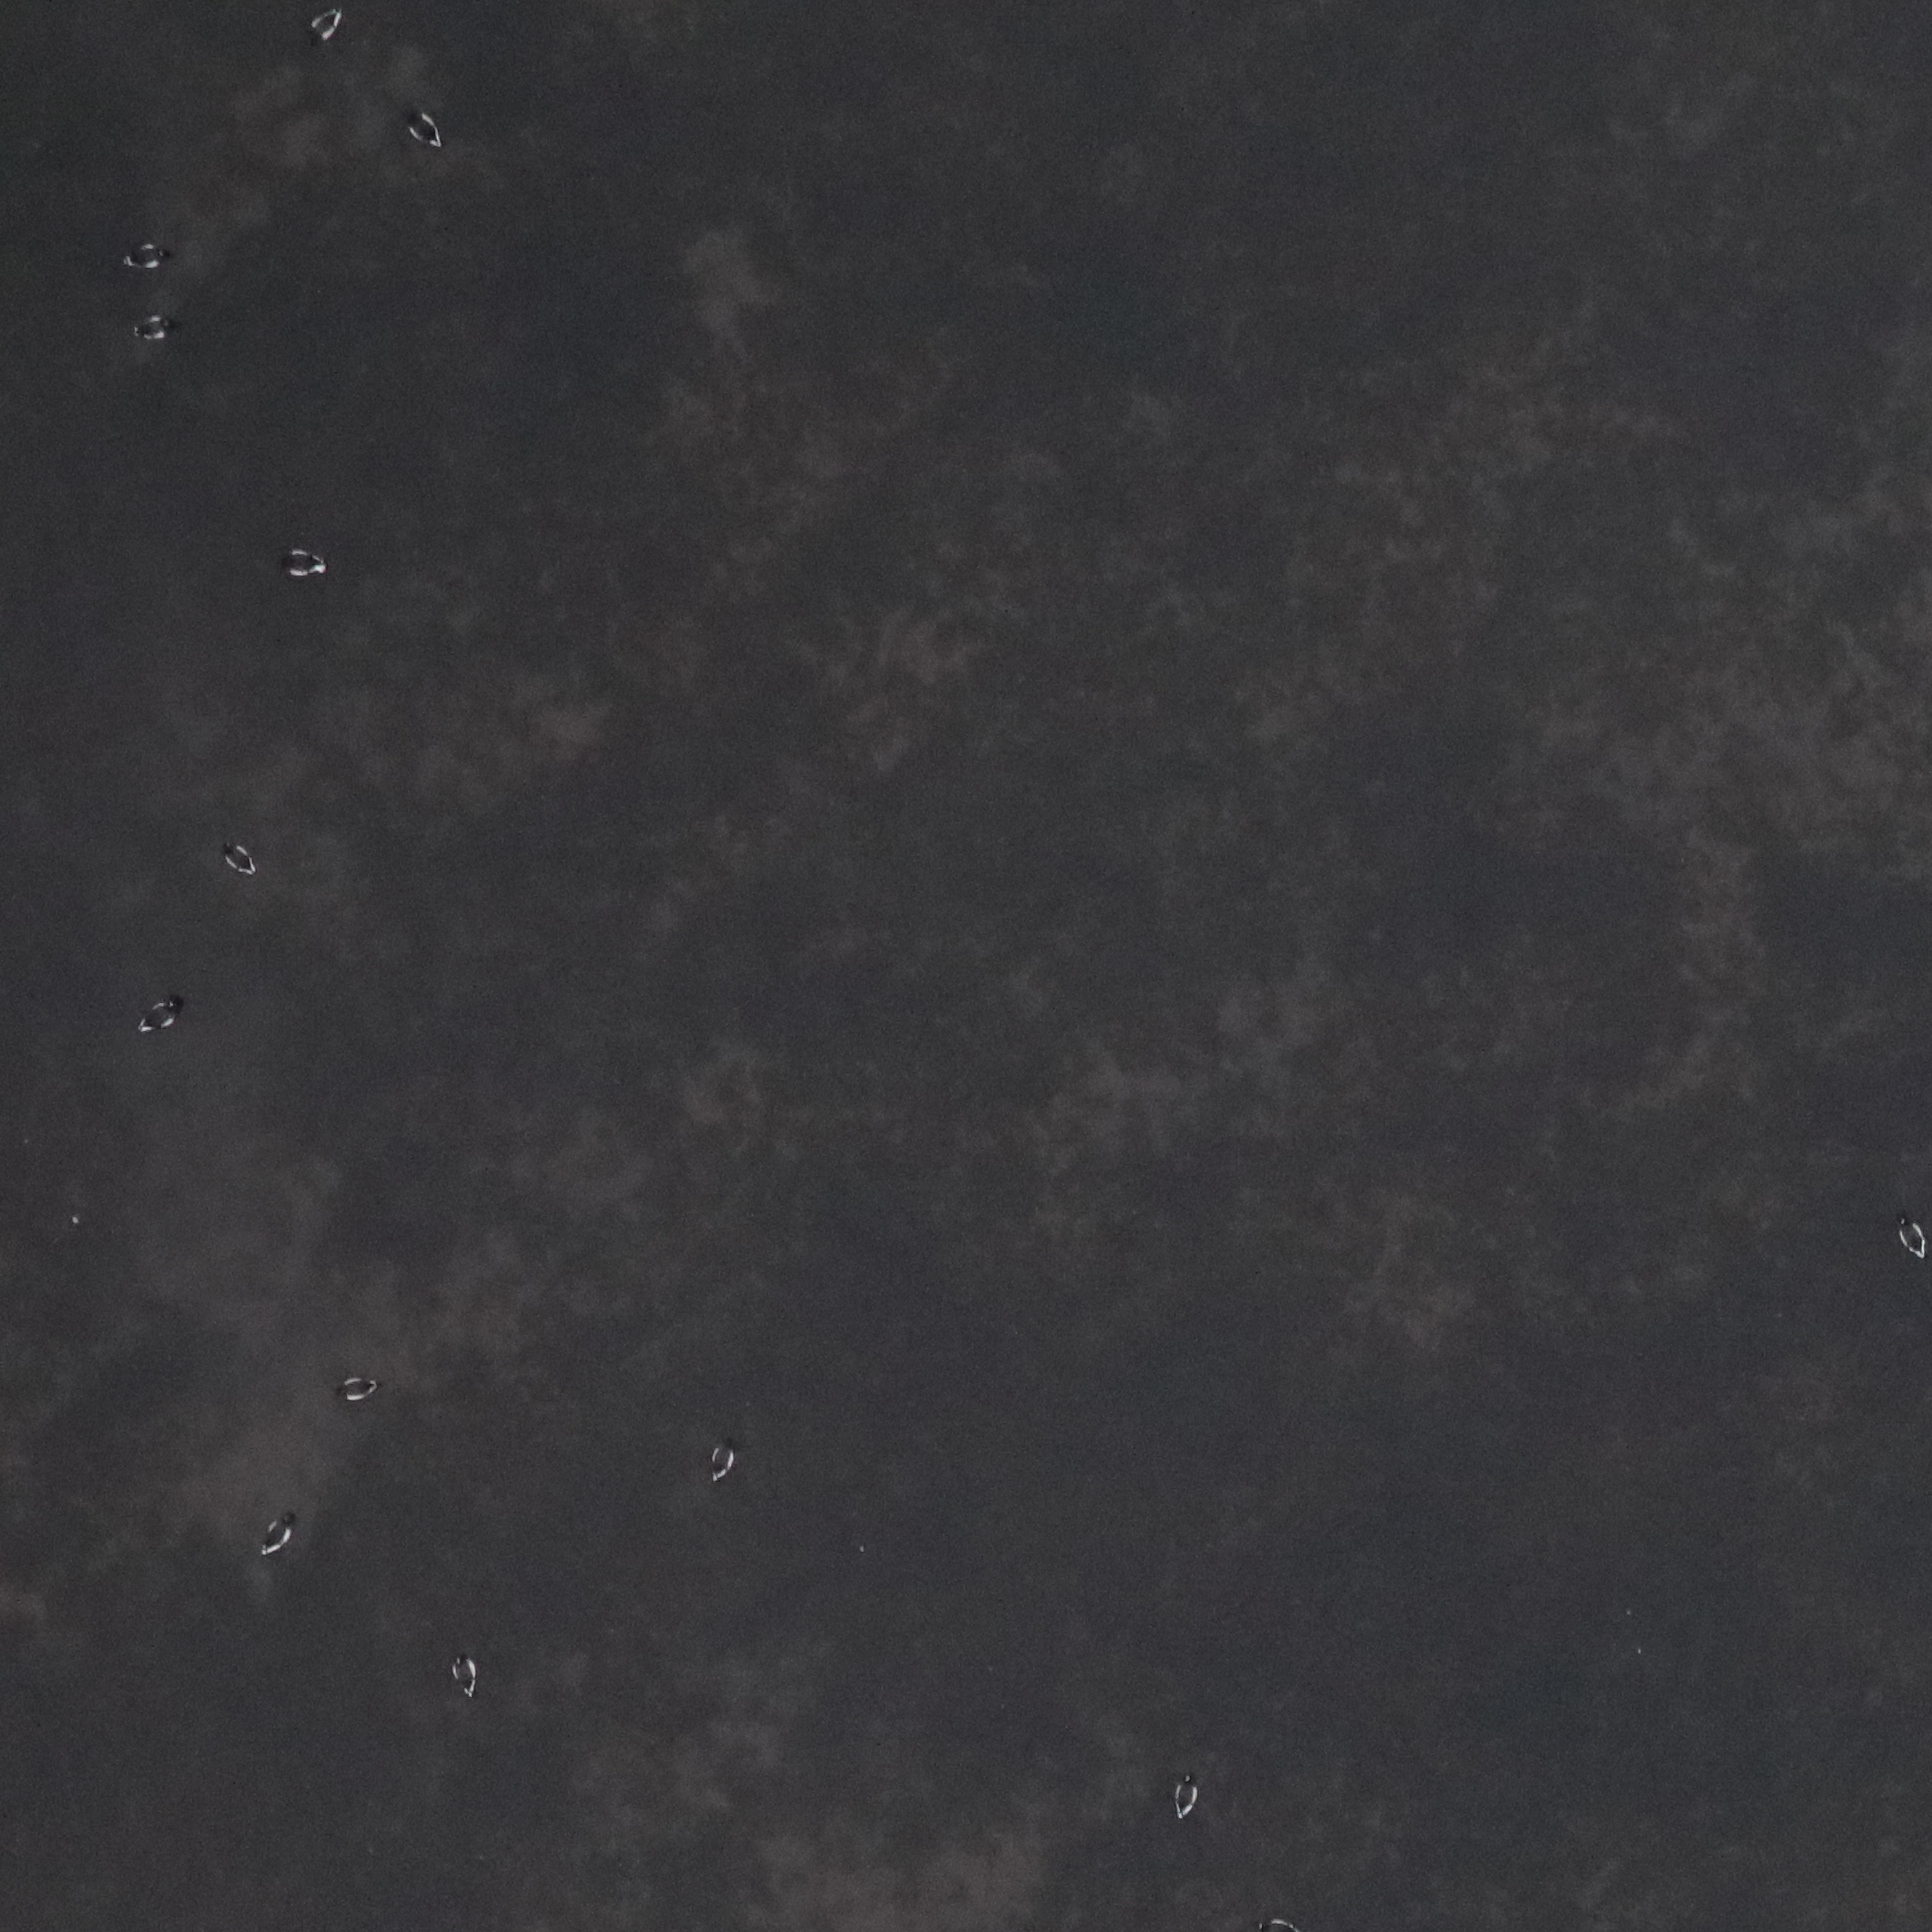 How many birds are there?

14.